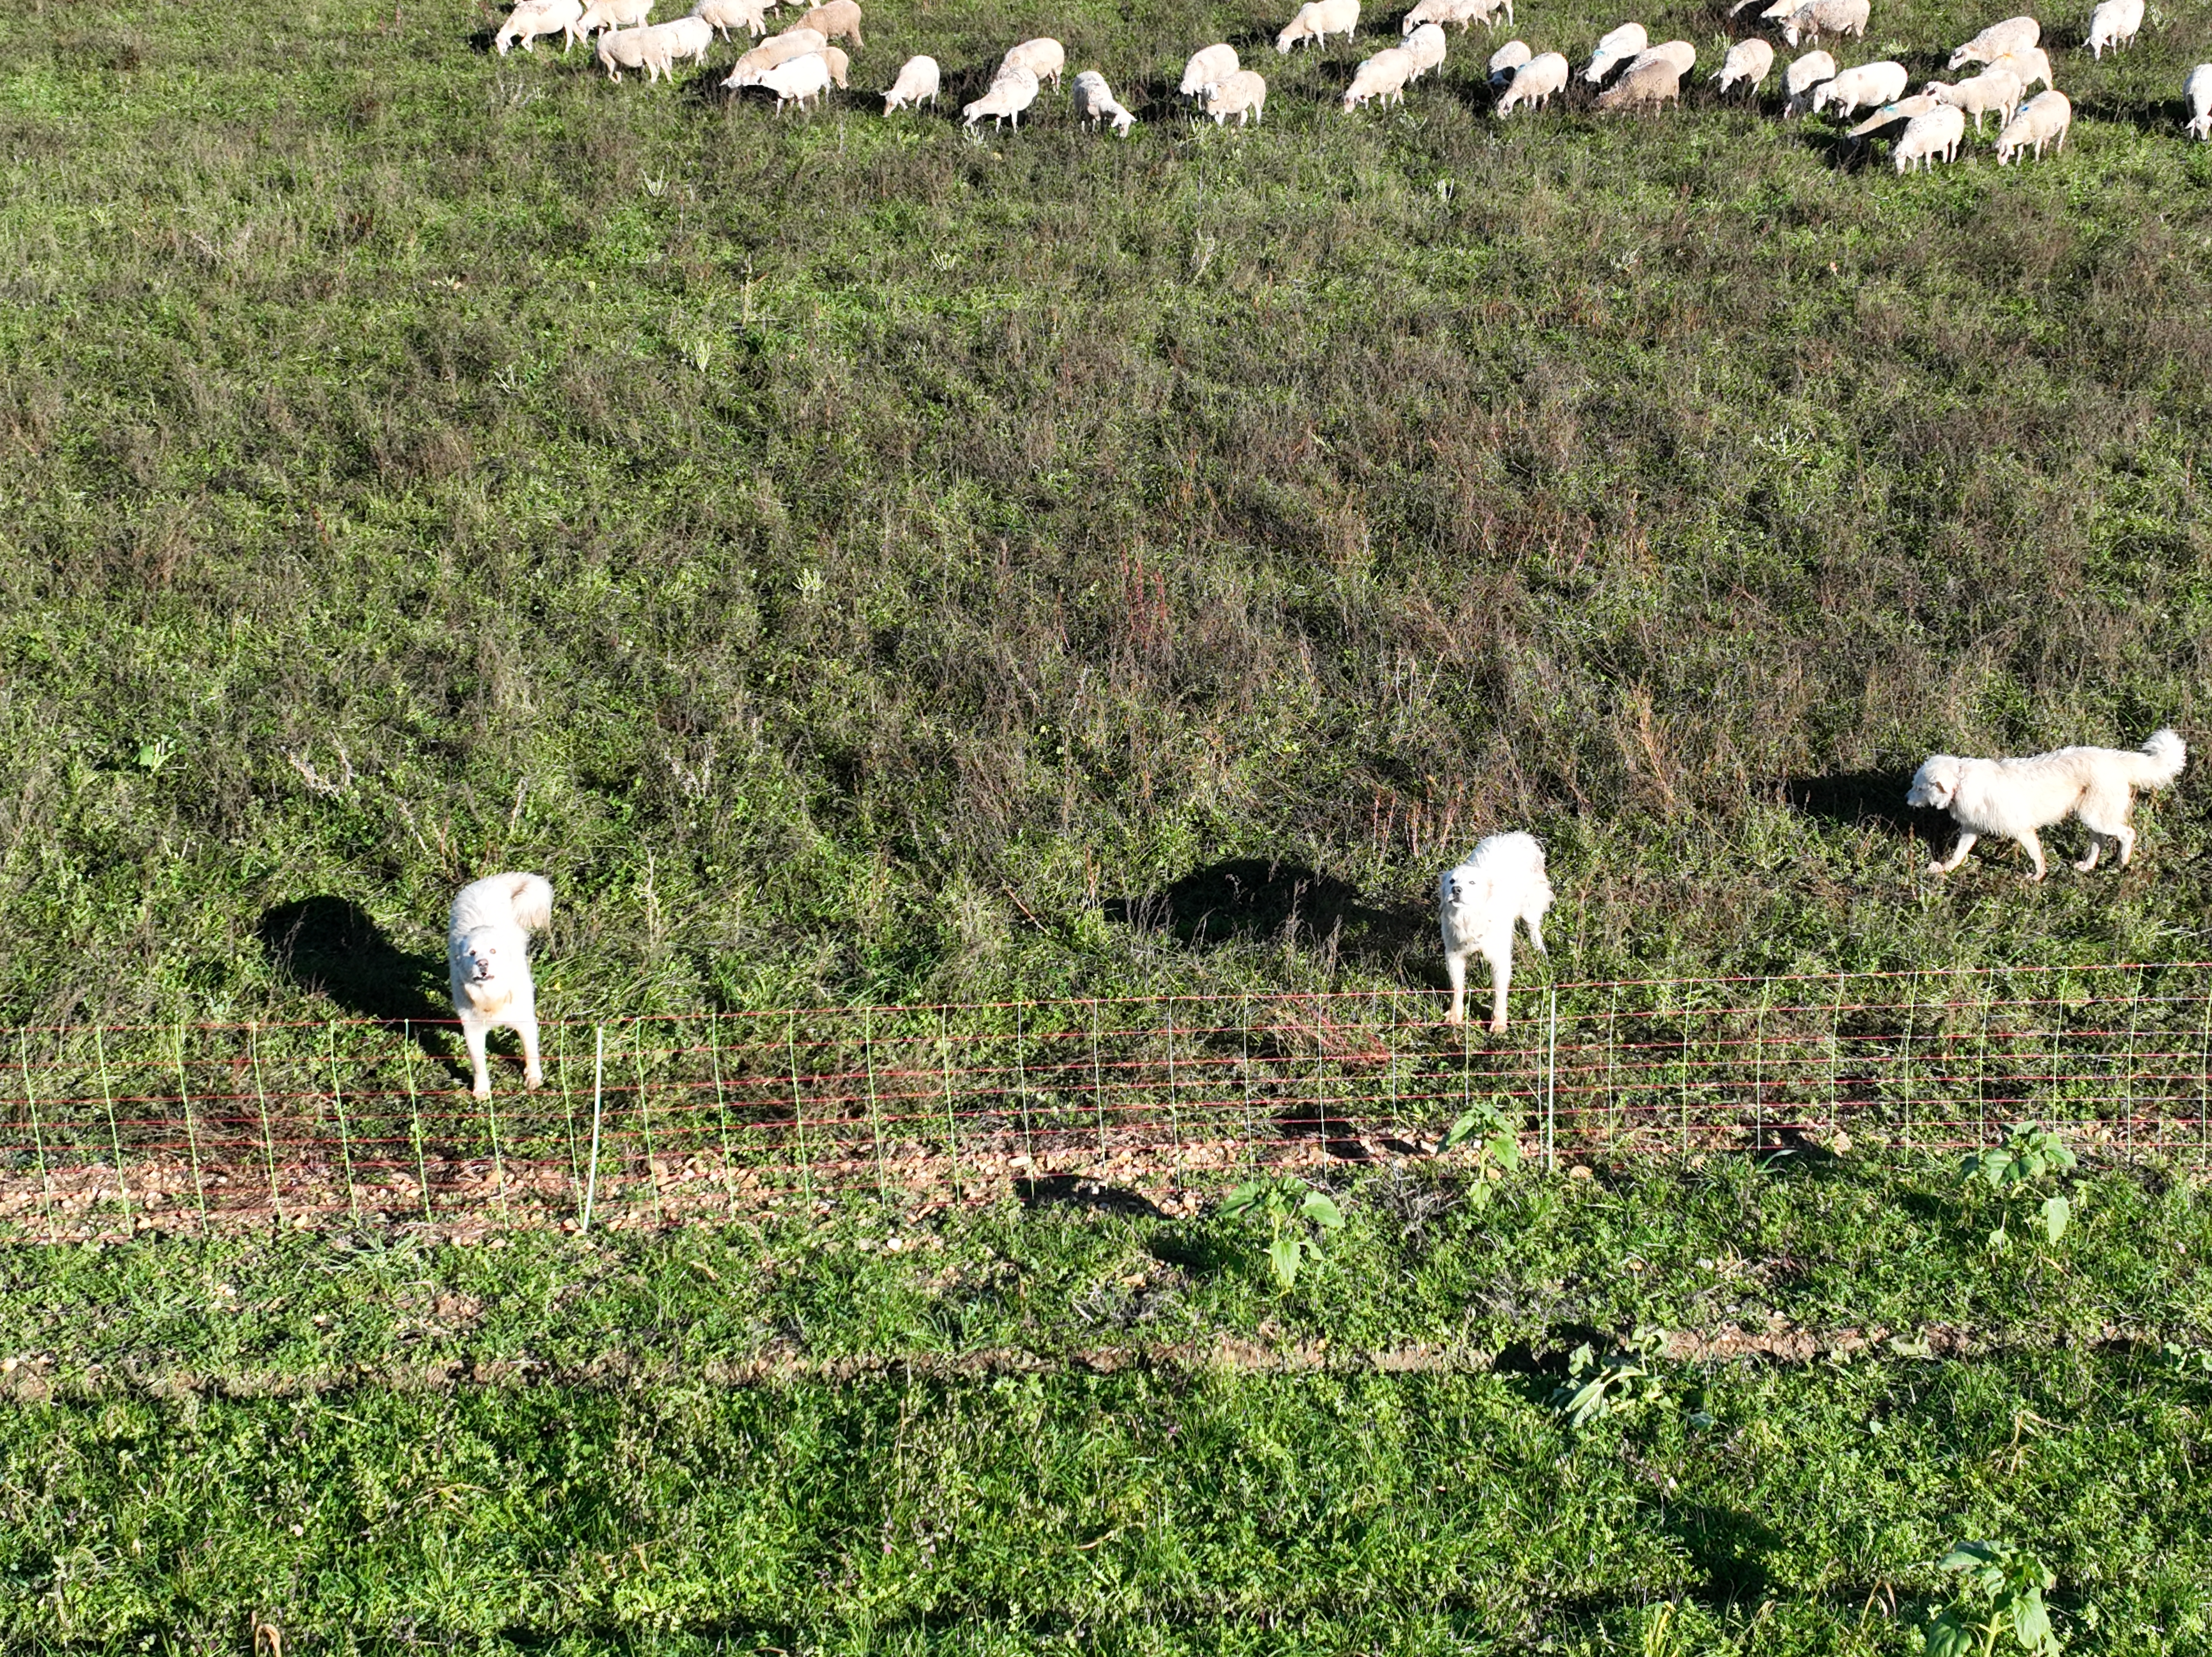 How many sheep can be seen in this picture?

37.